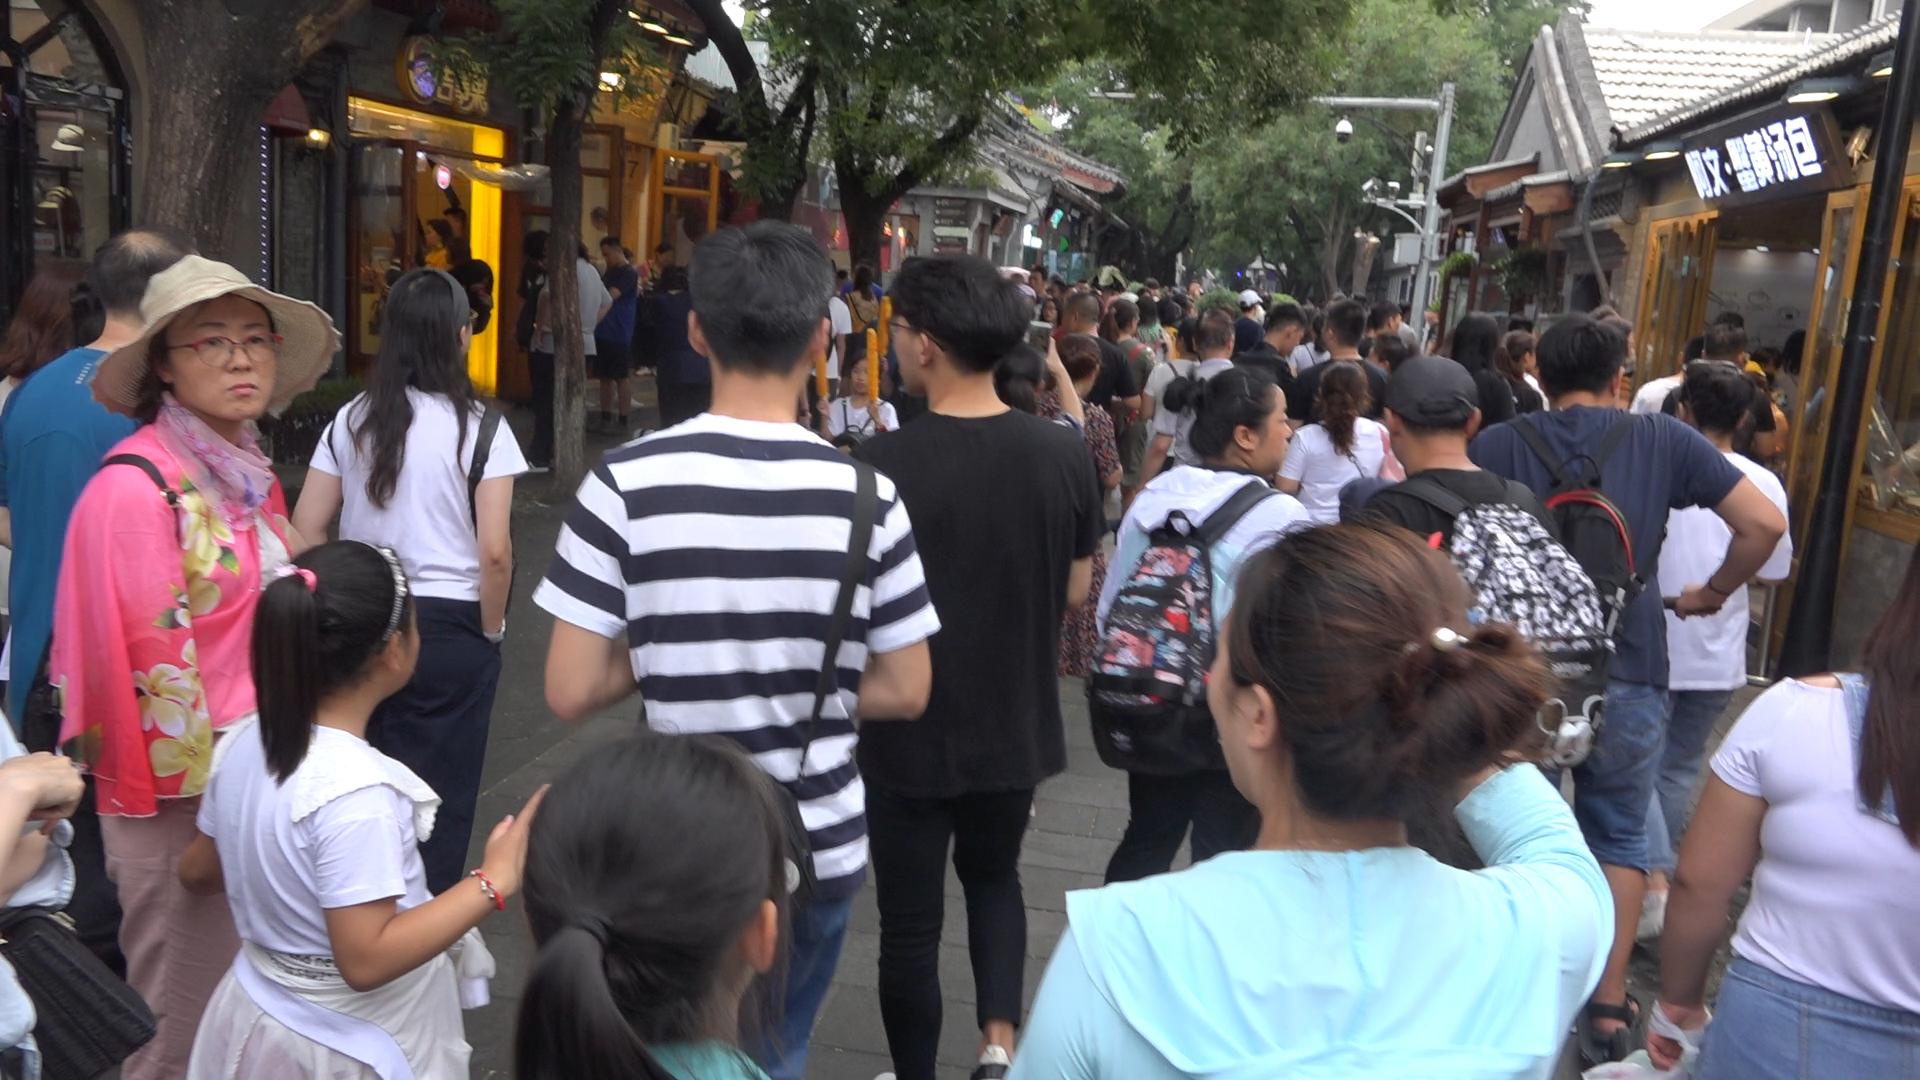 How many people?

81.